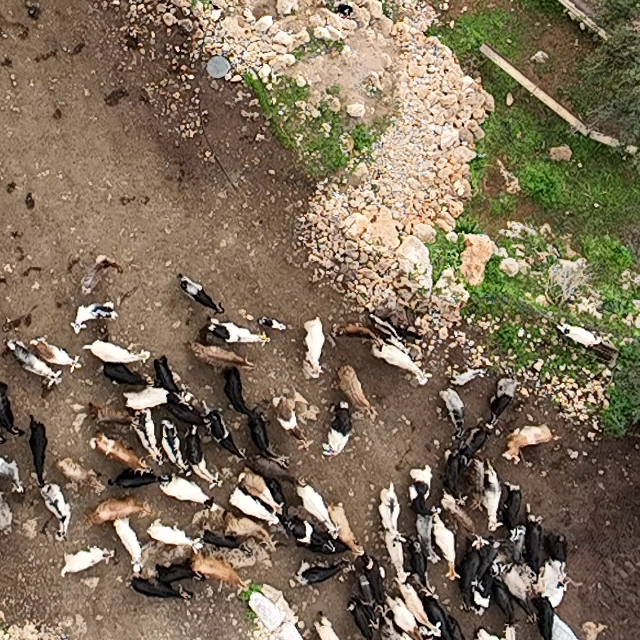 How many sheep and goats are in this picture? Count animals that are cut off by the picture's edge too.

88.